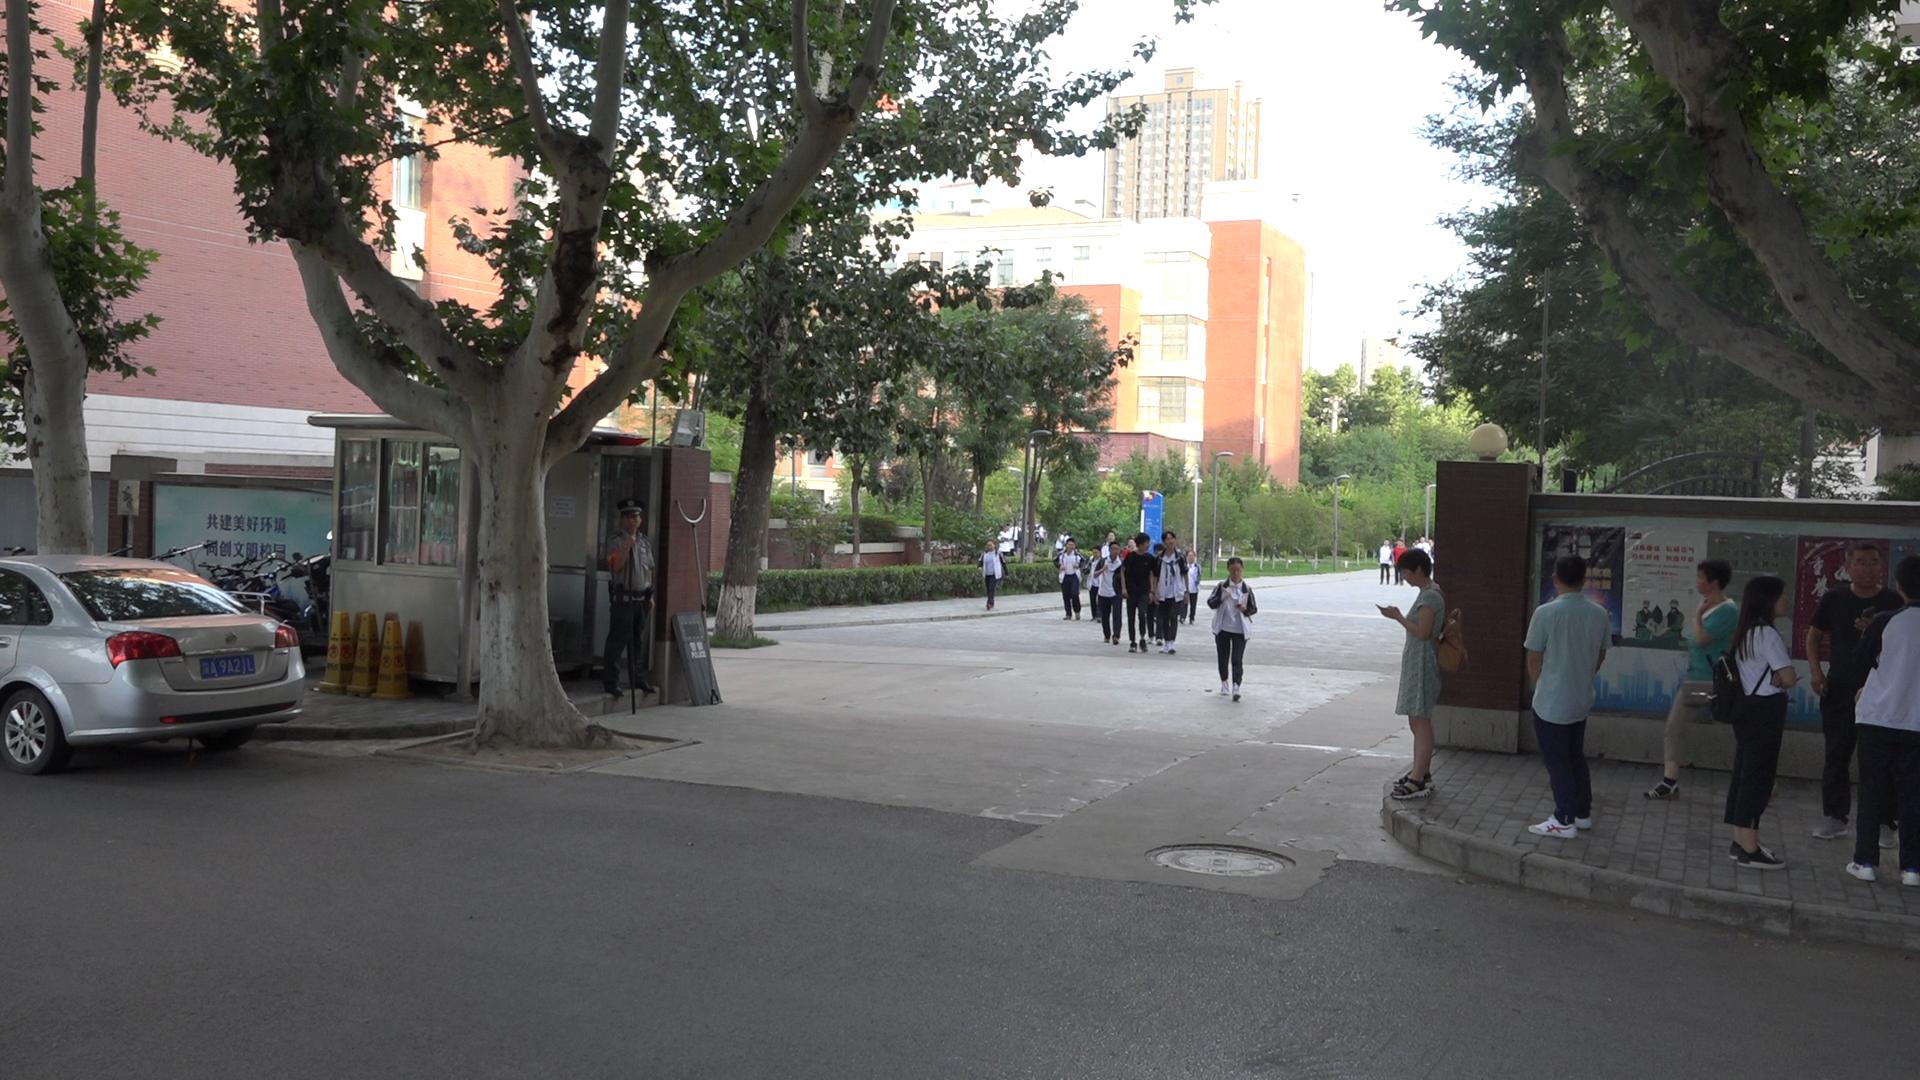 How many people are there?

22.